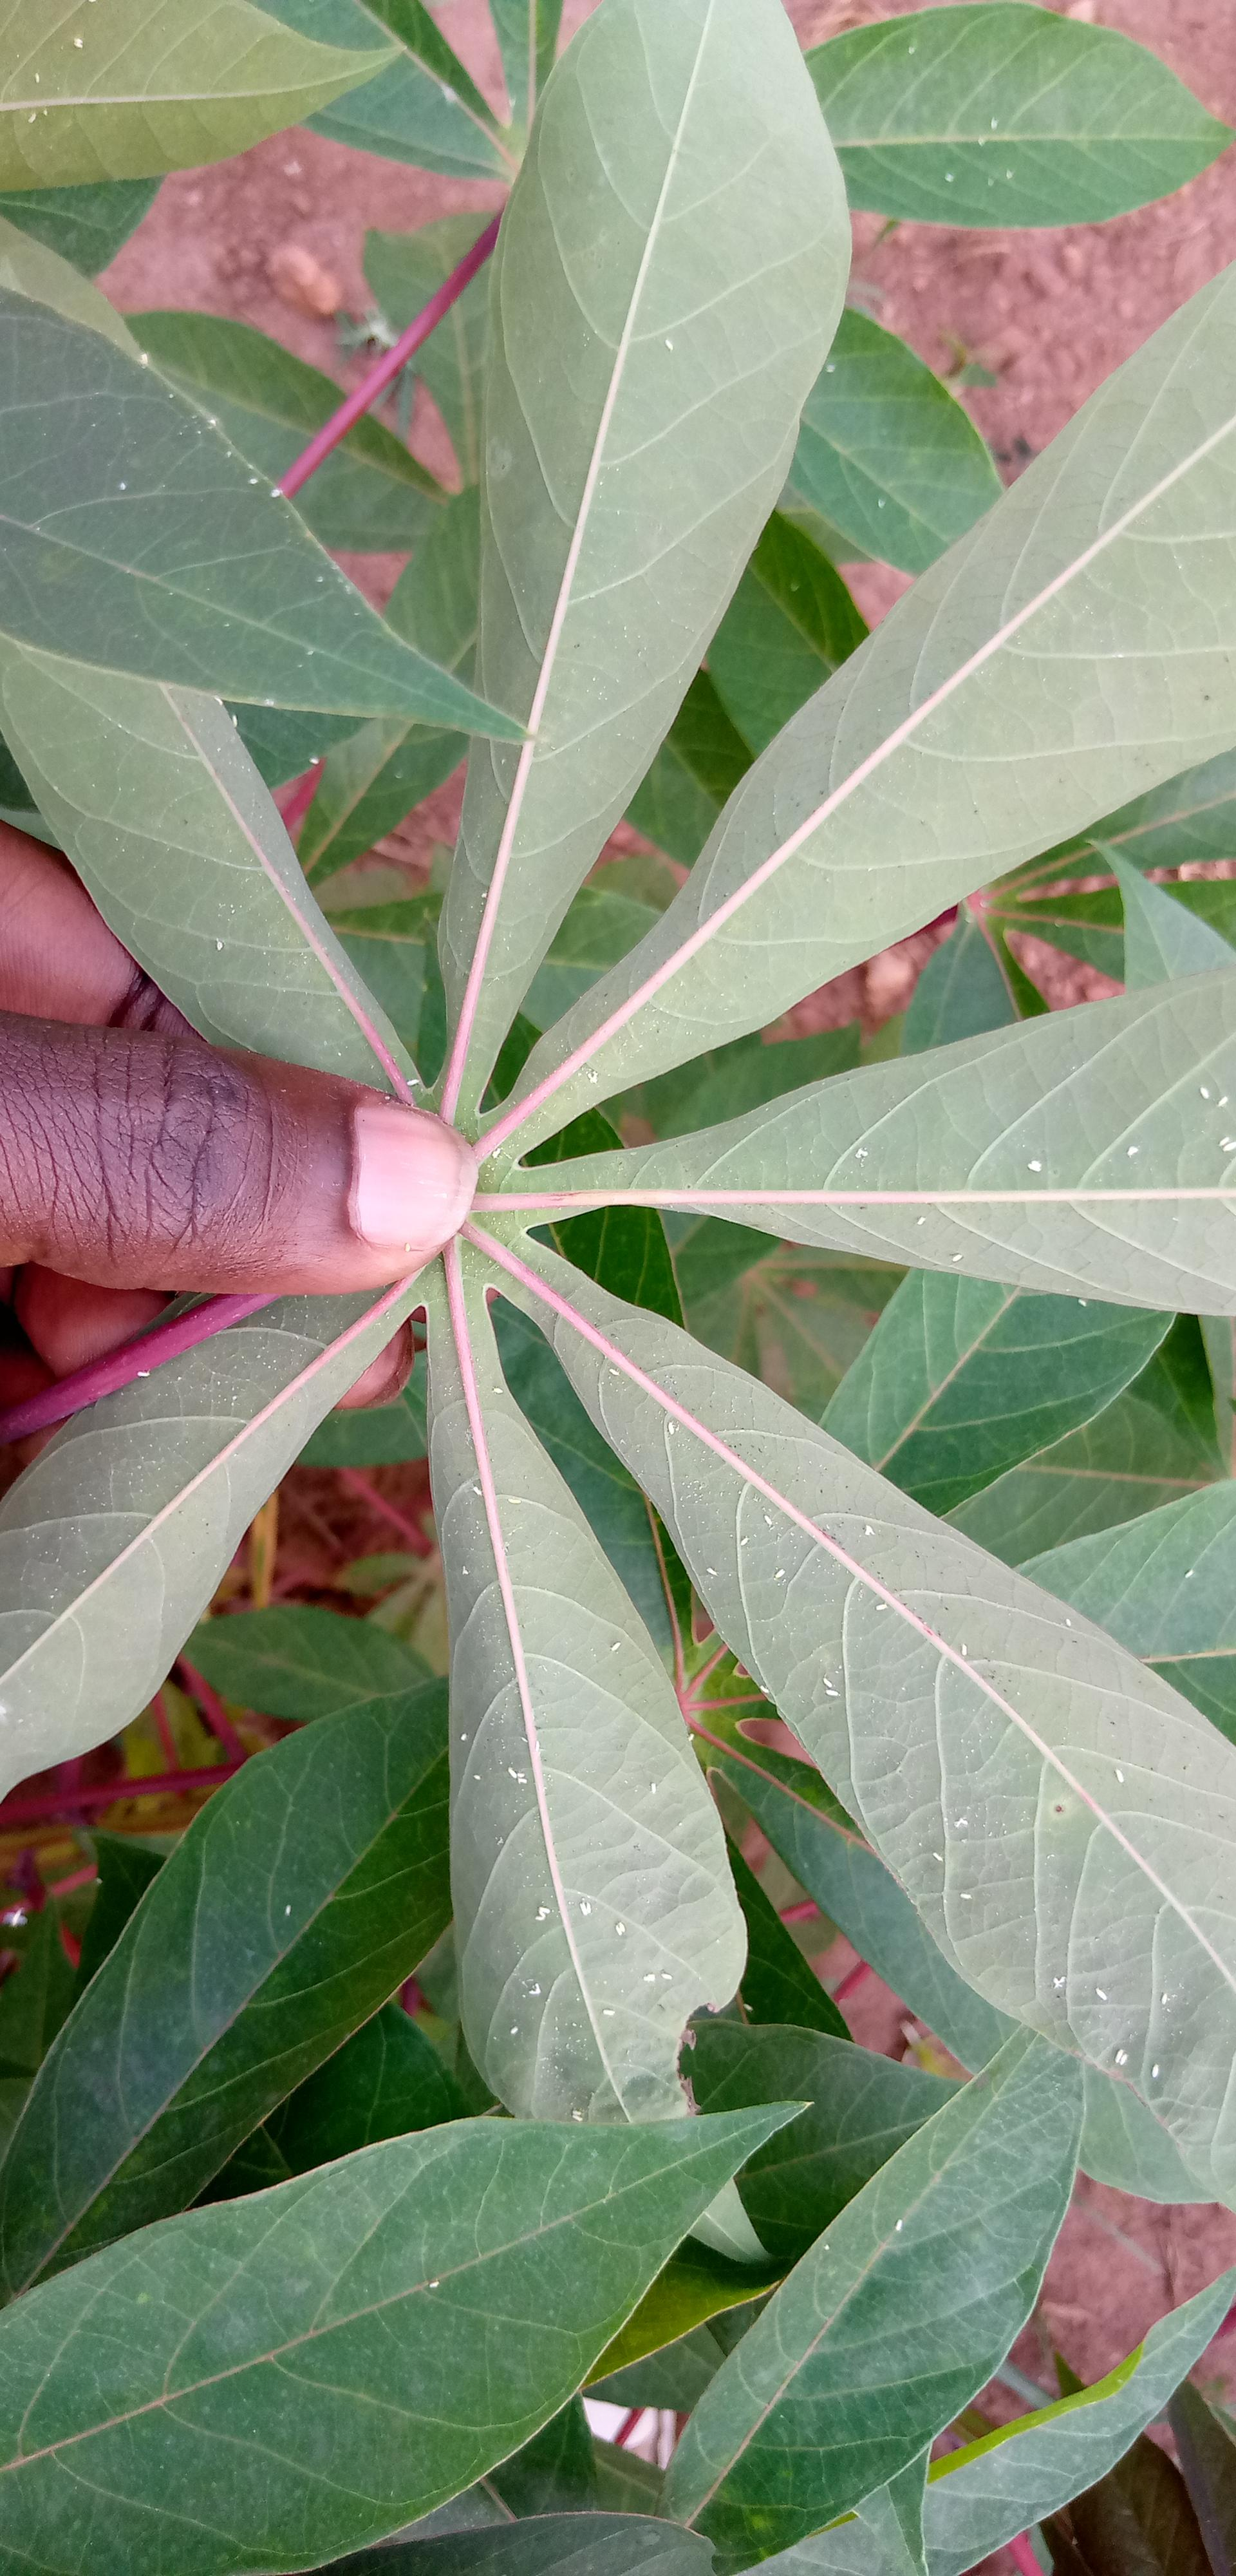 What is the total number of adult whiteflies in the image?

54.